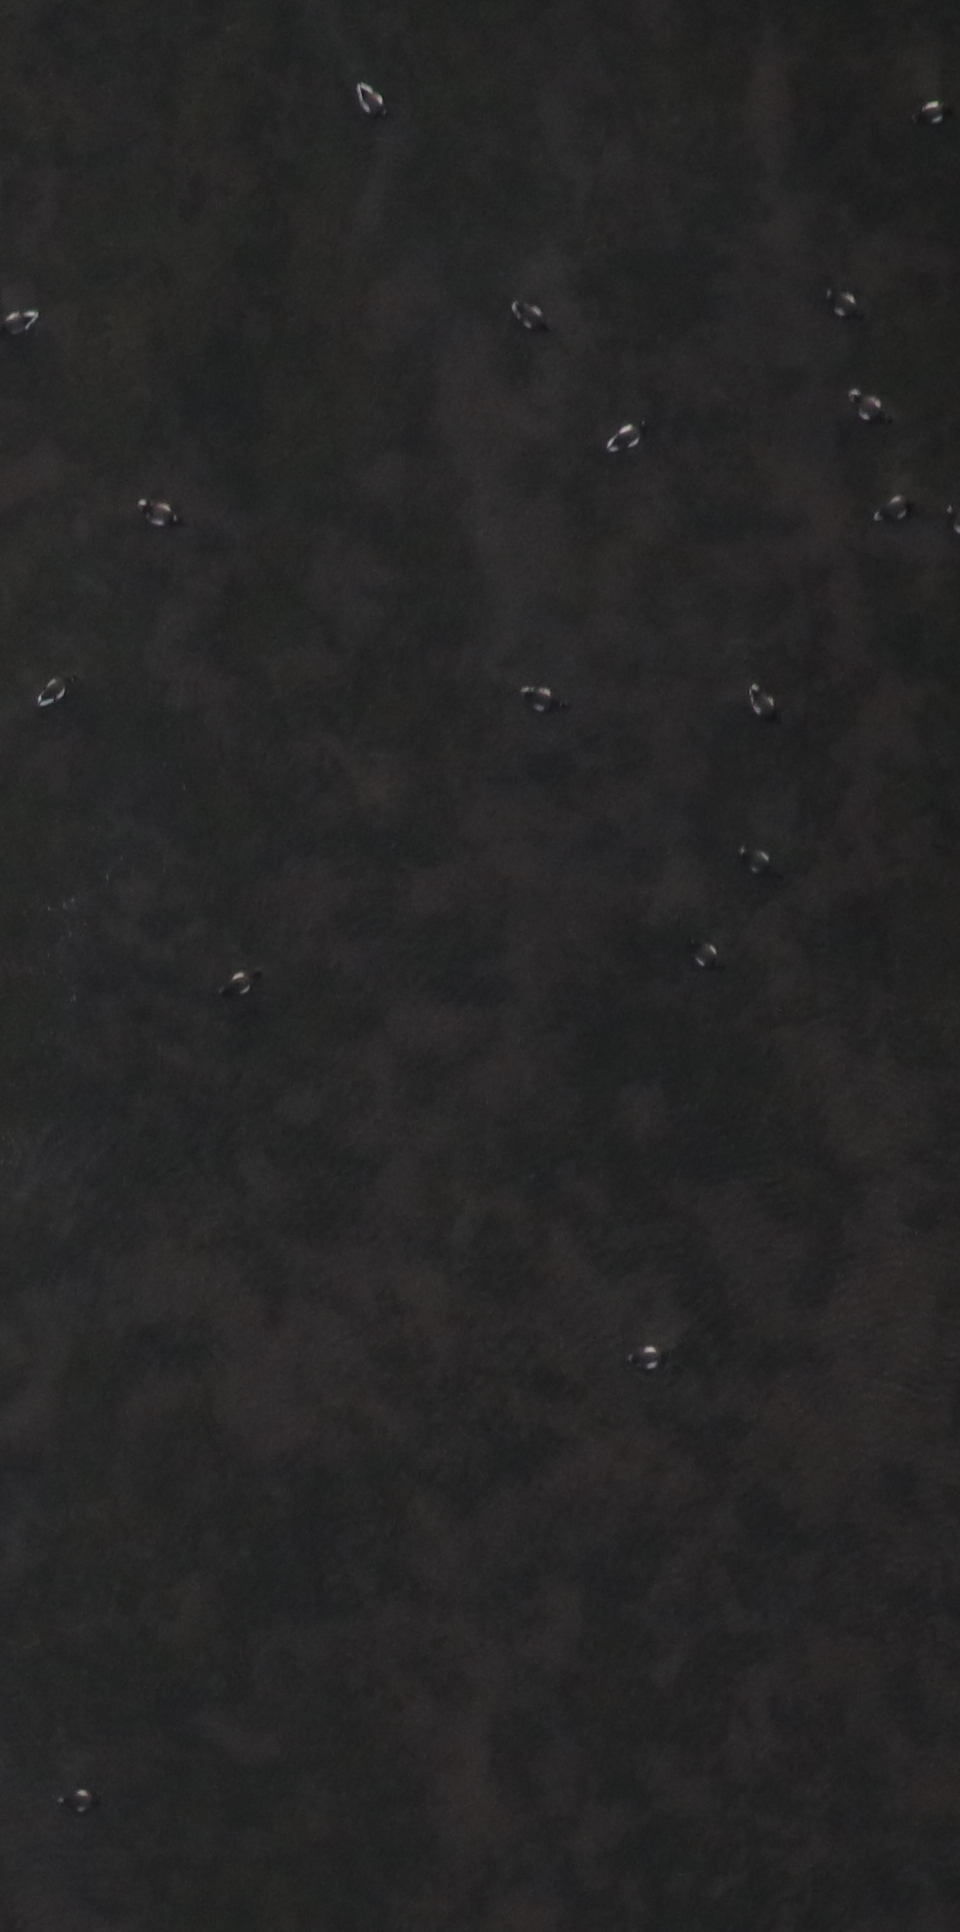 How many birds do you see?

17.